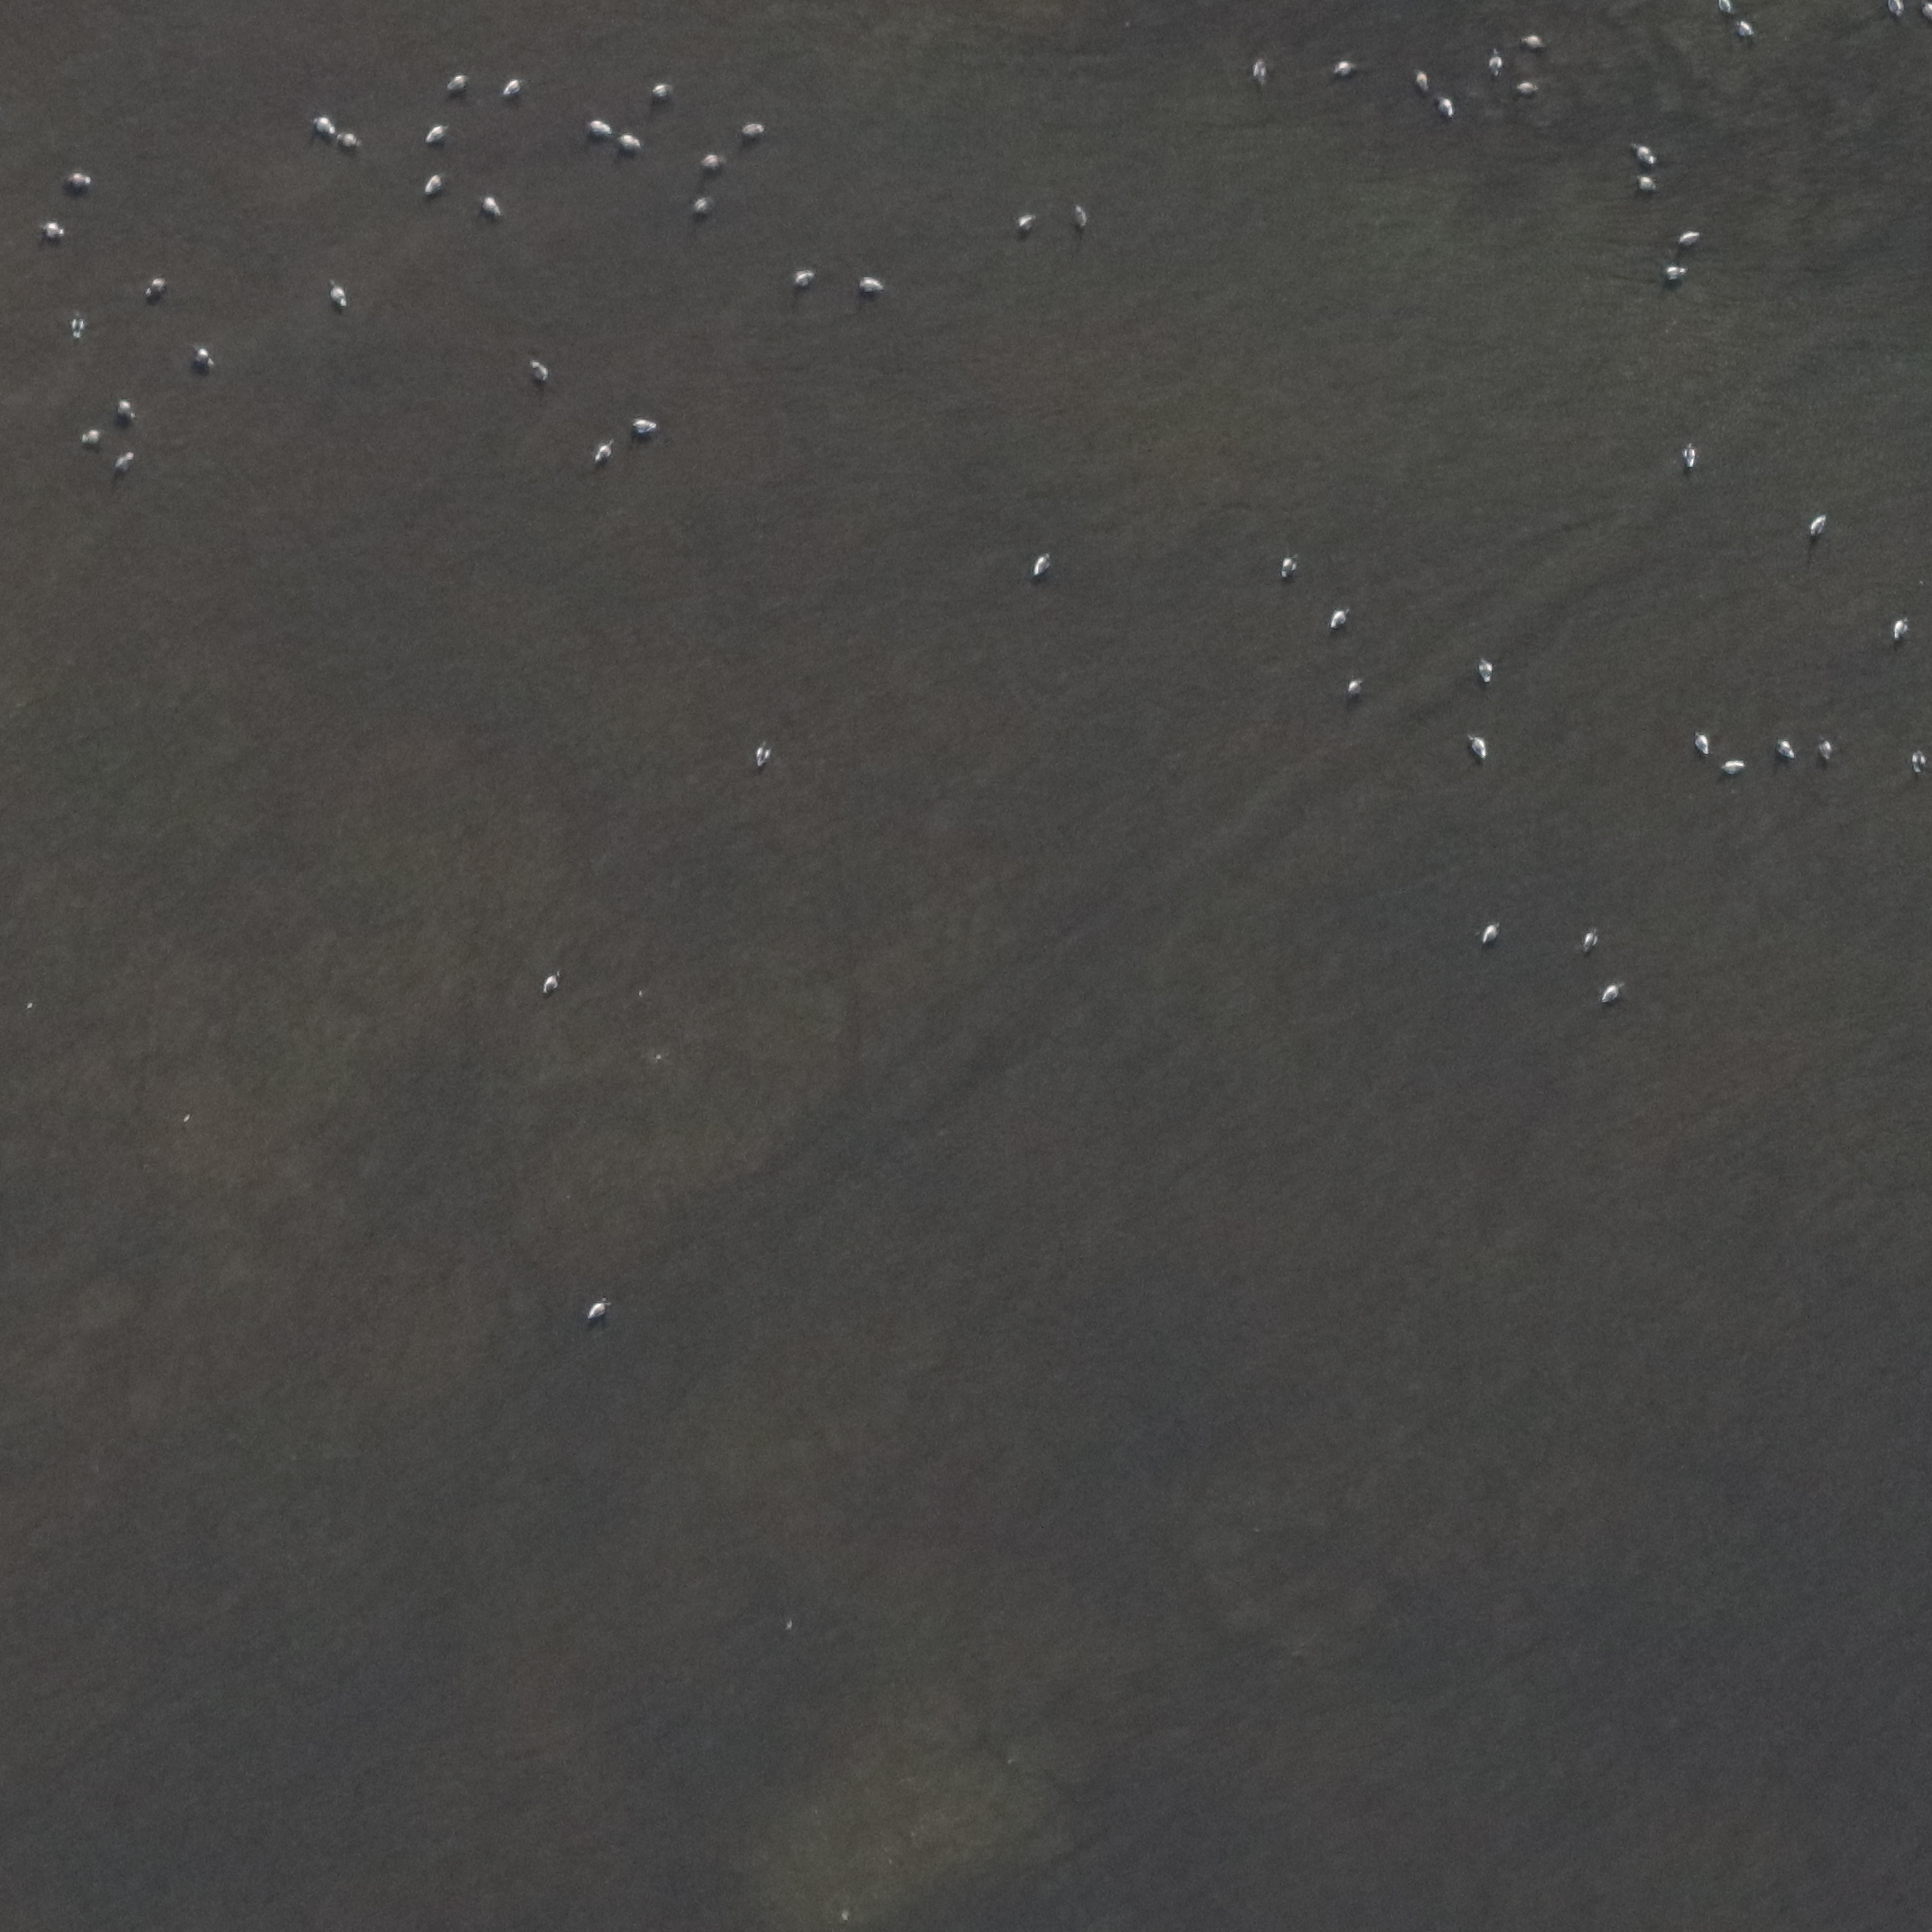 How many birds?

63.